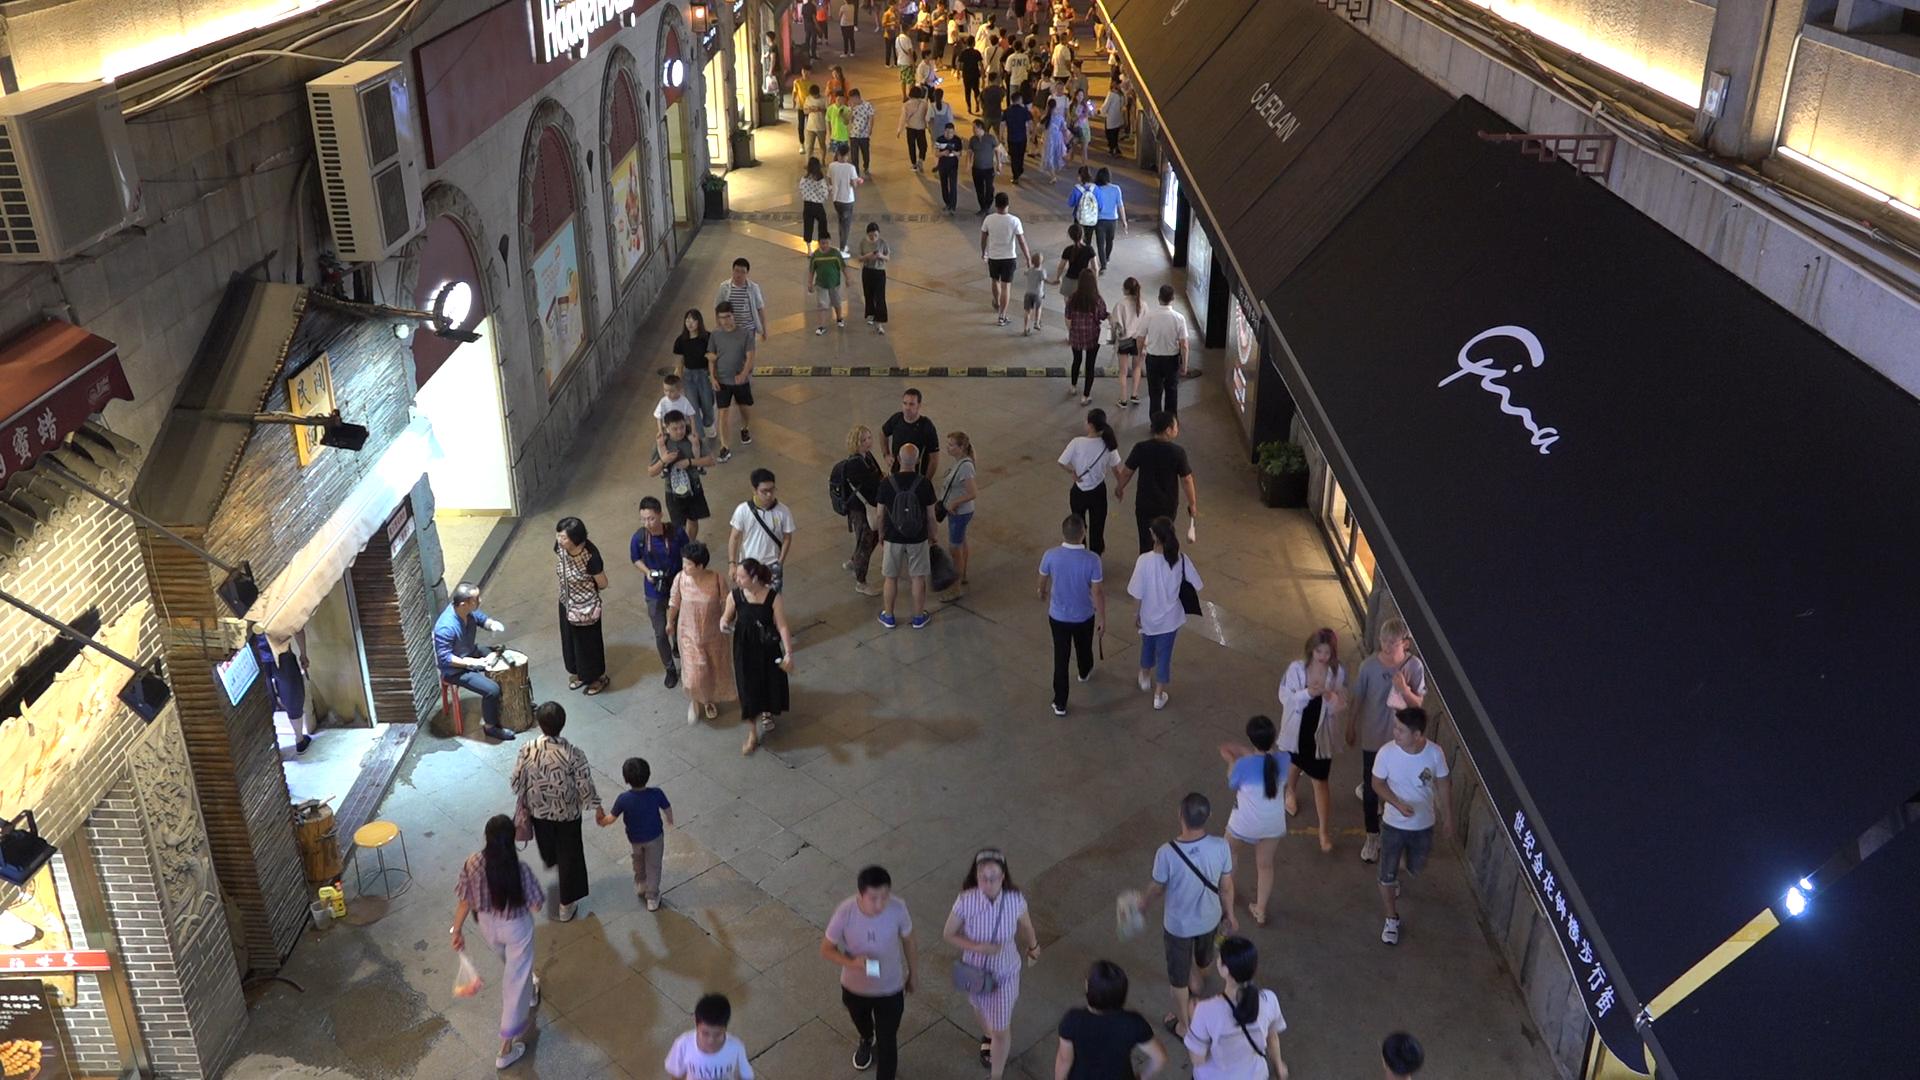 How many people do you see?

85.